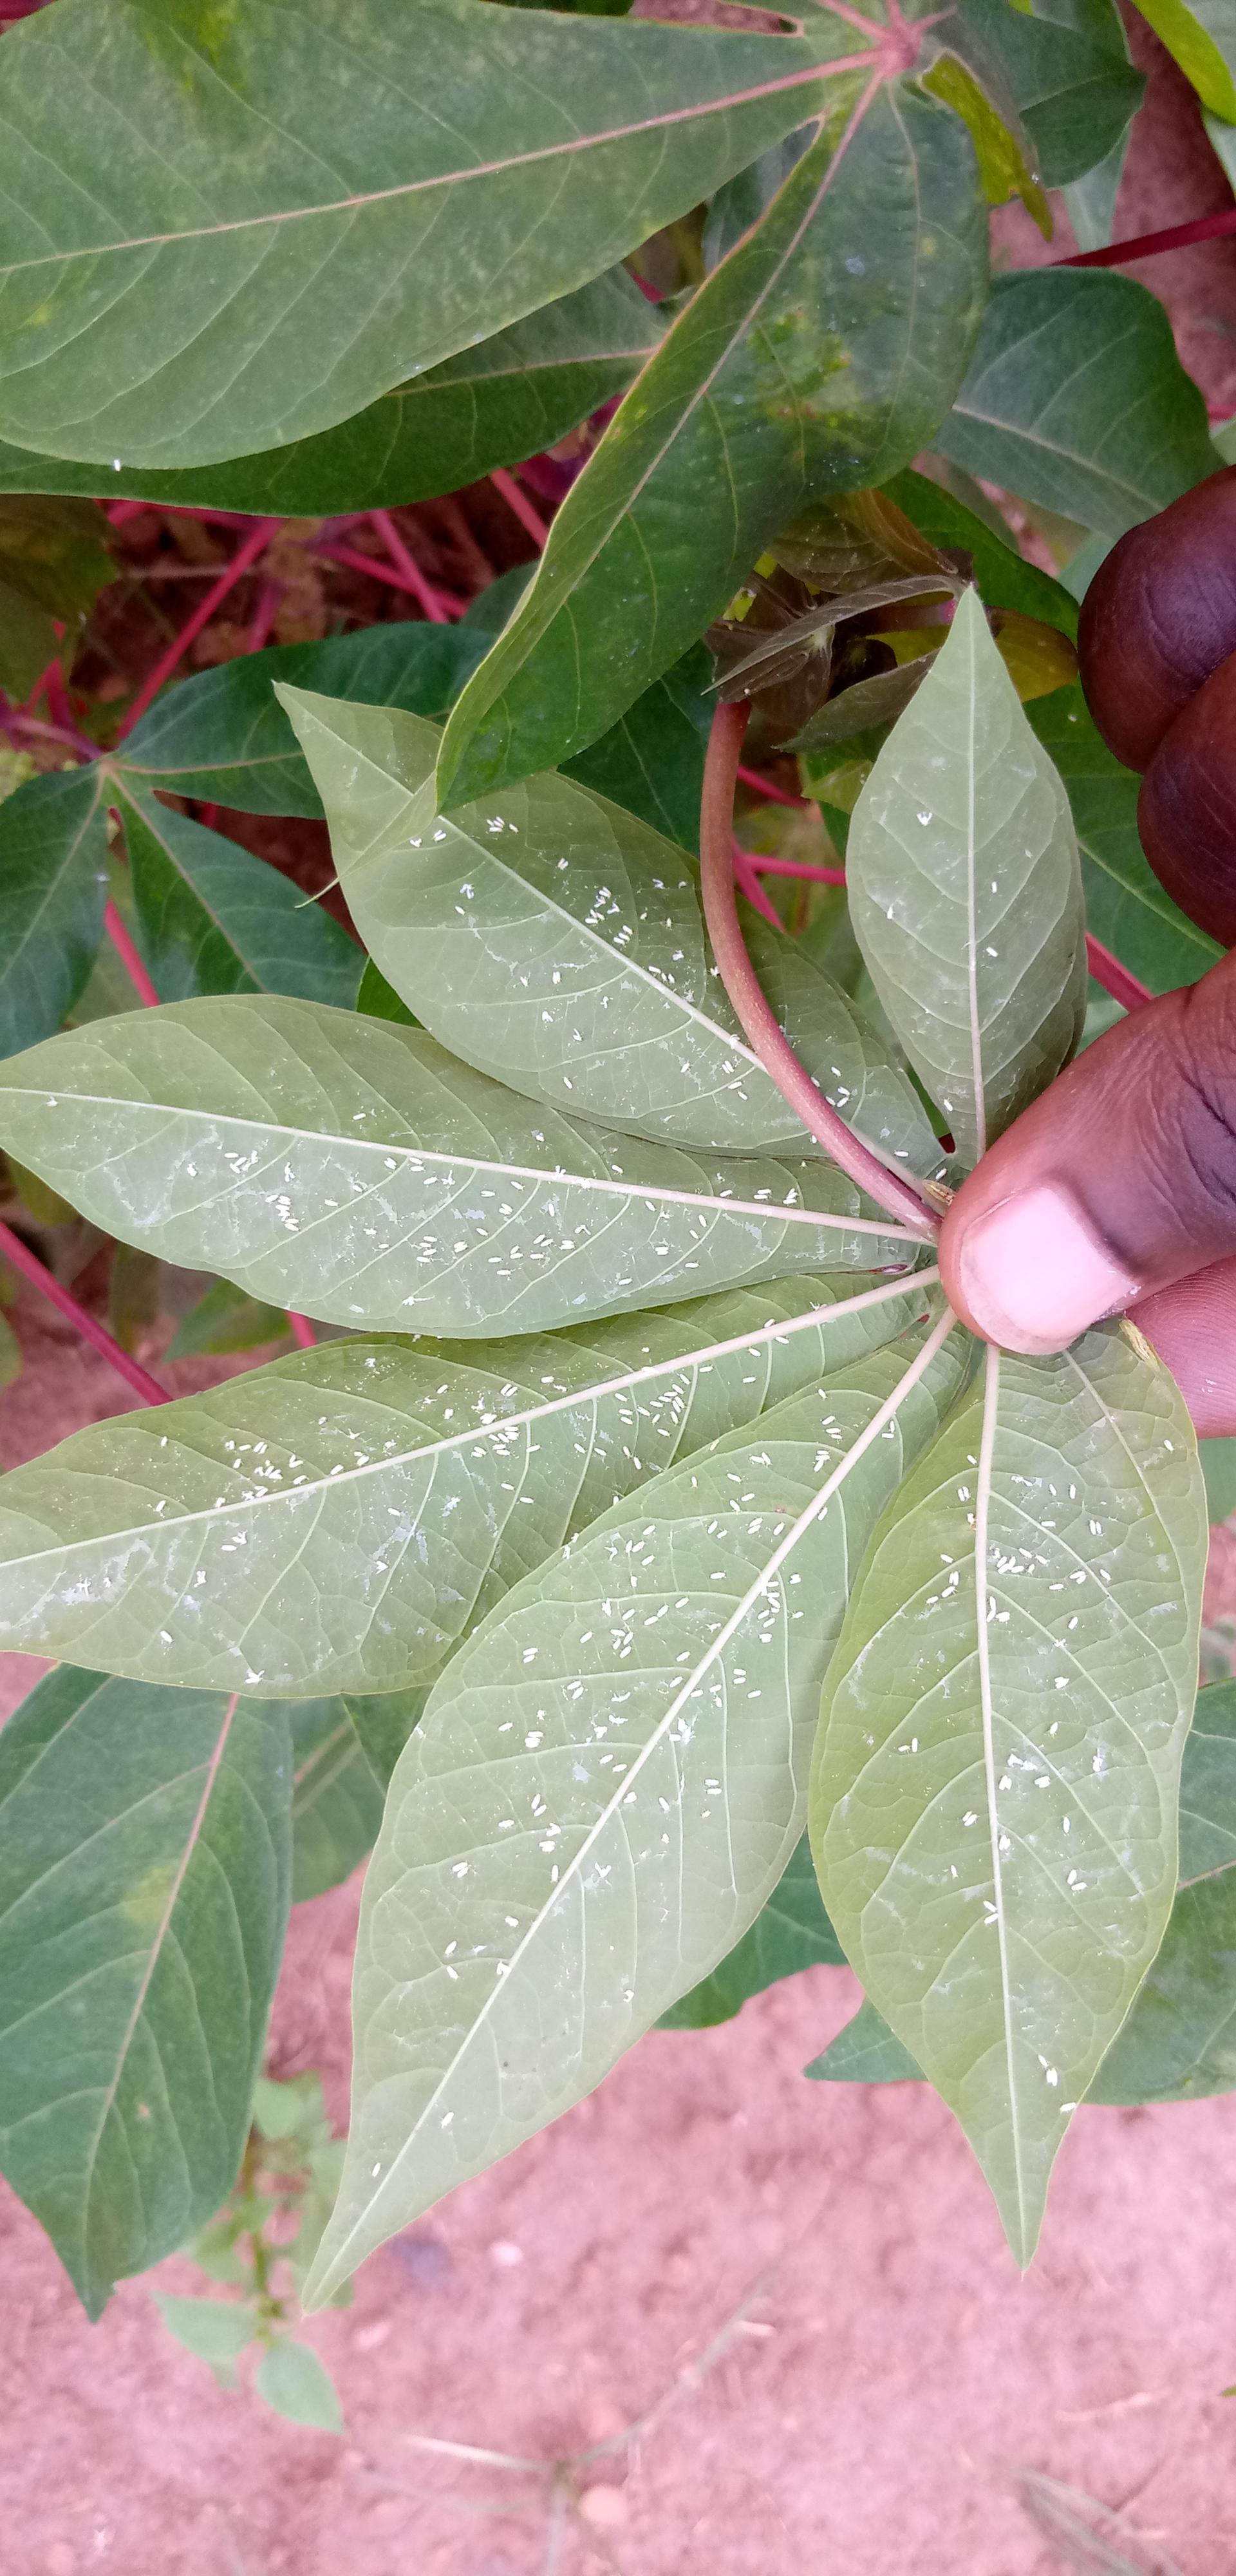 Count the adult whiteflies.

339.